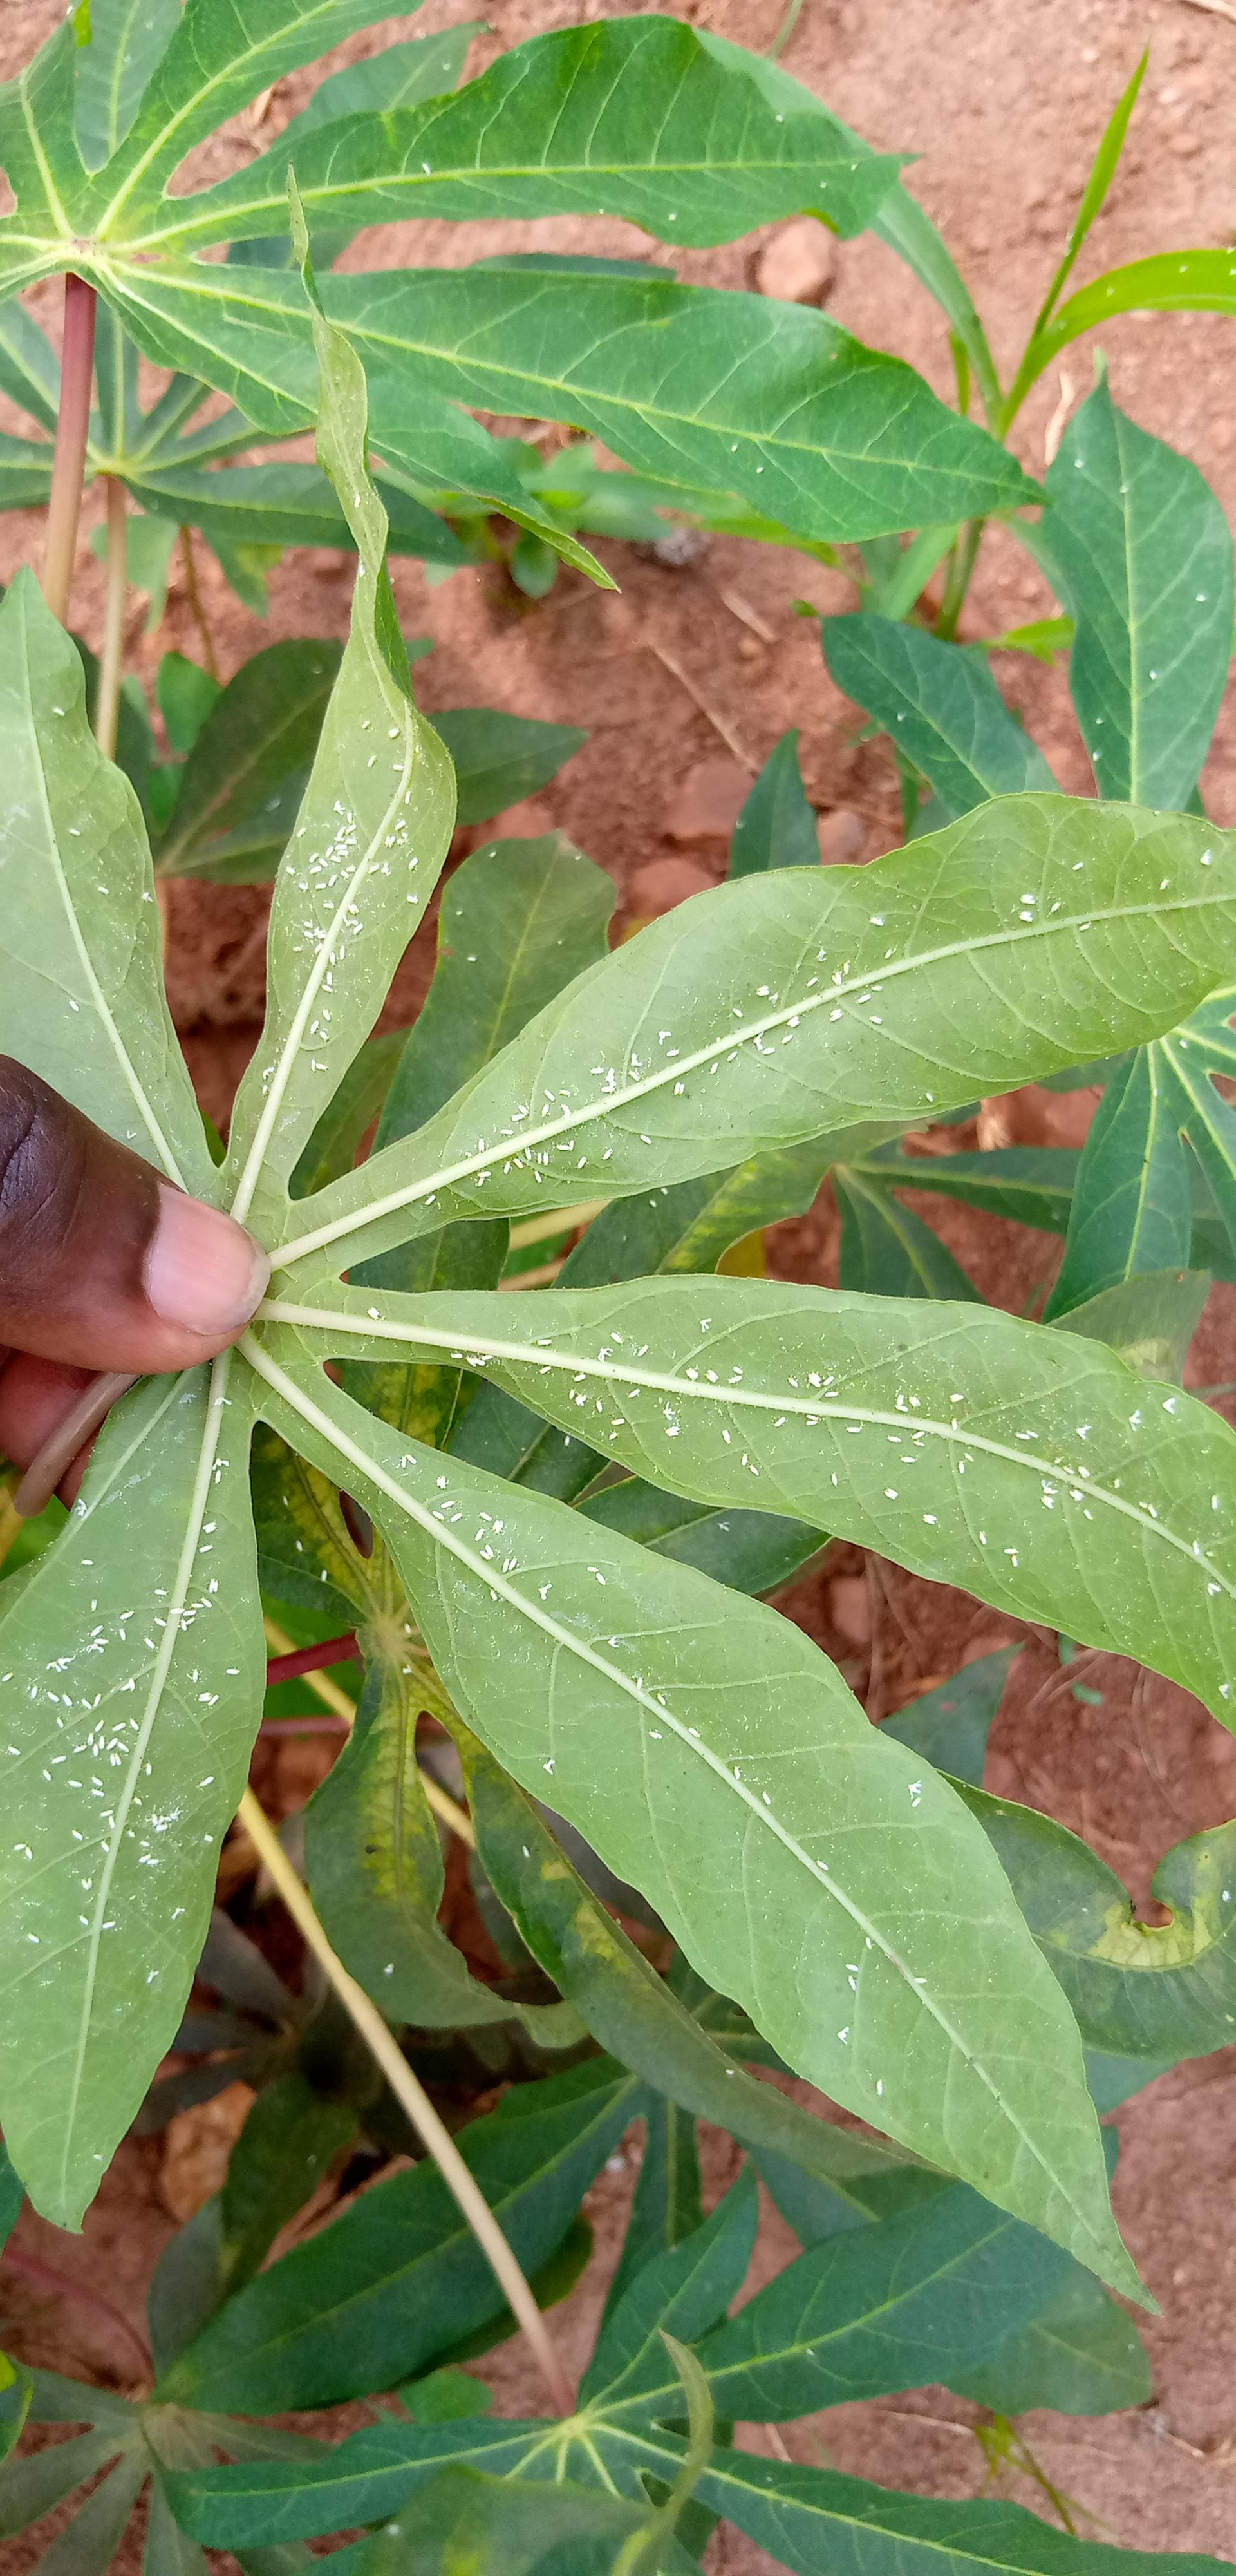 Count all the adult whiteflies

234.